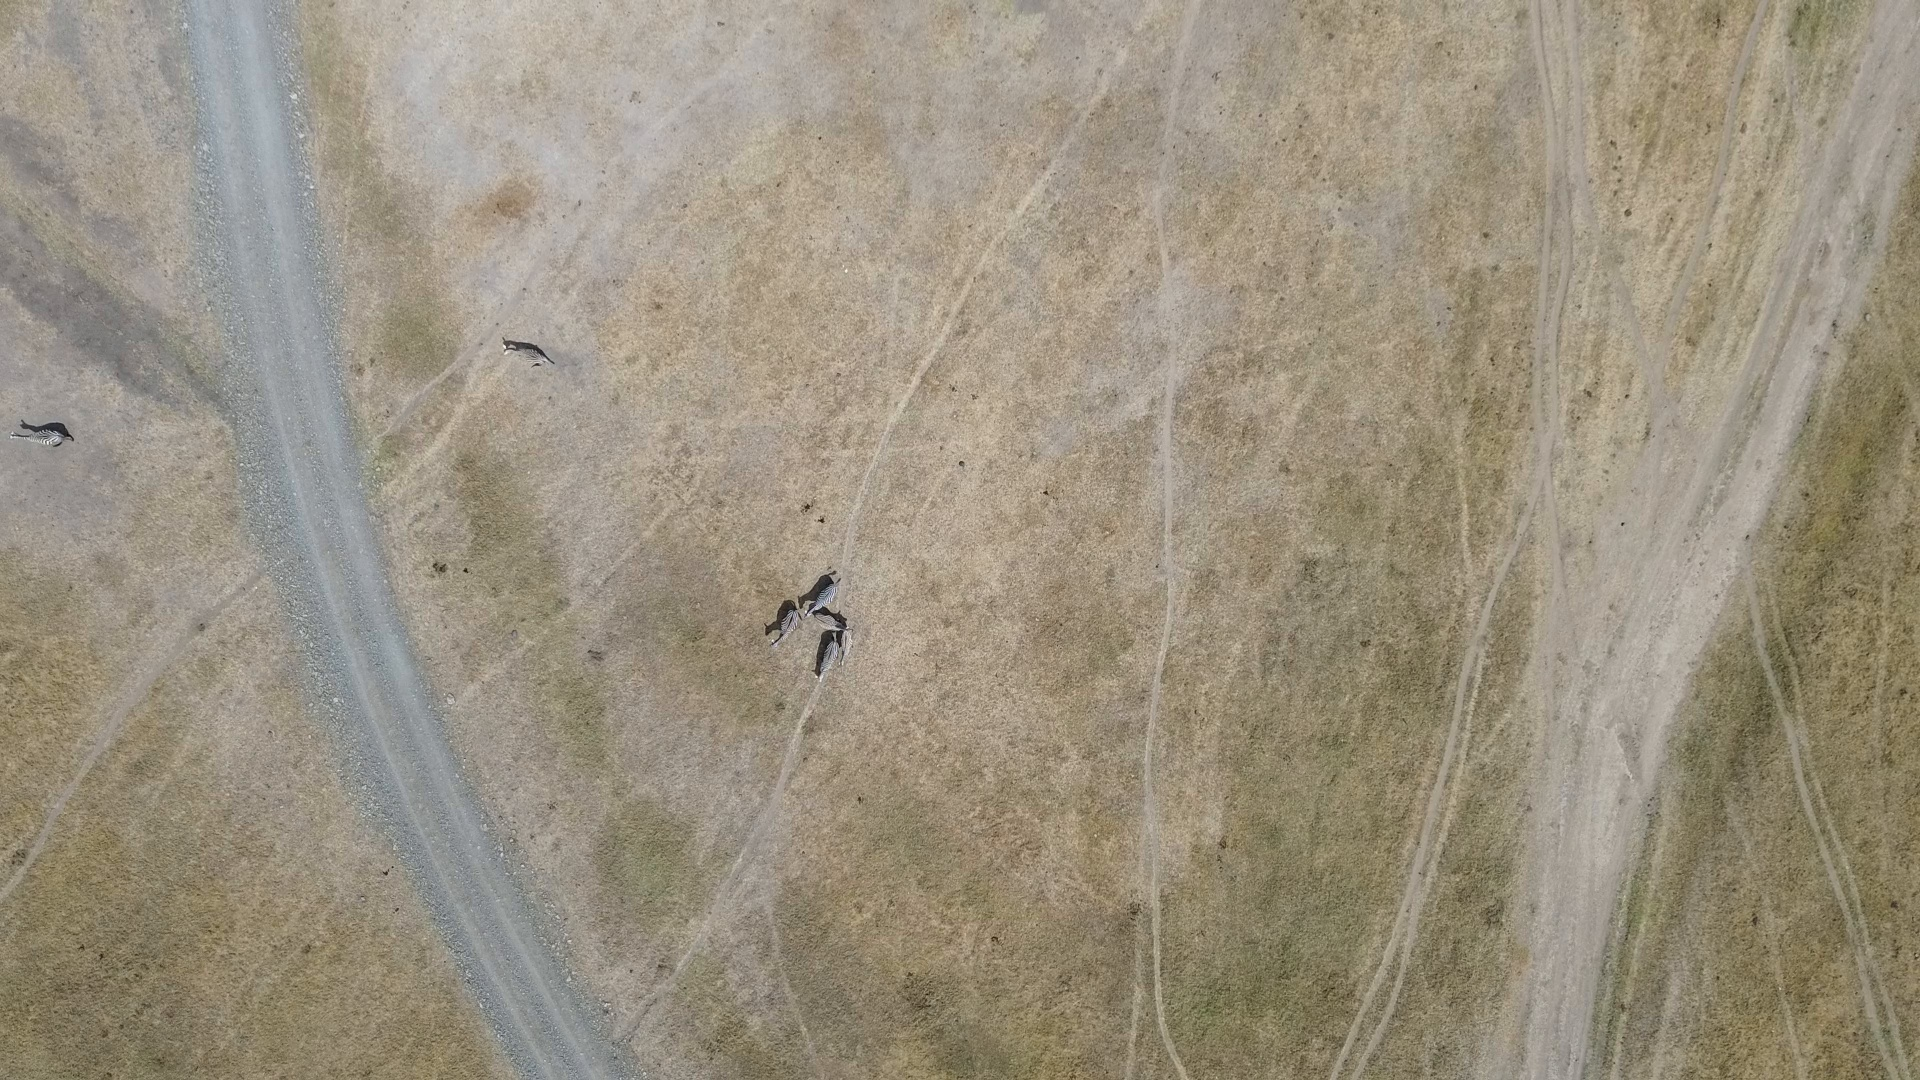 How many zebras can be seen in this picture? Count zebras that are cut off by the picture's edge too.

7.